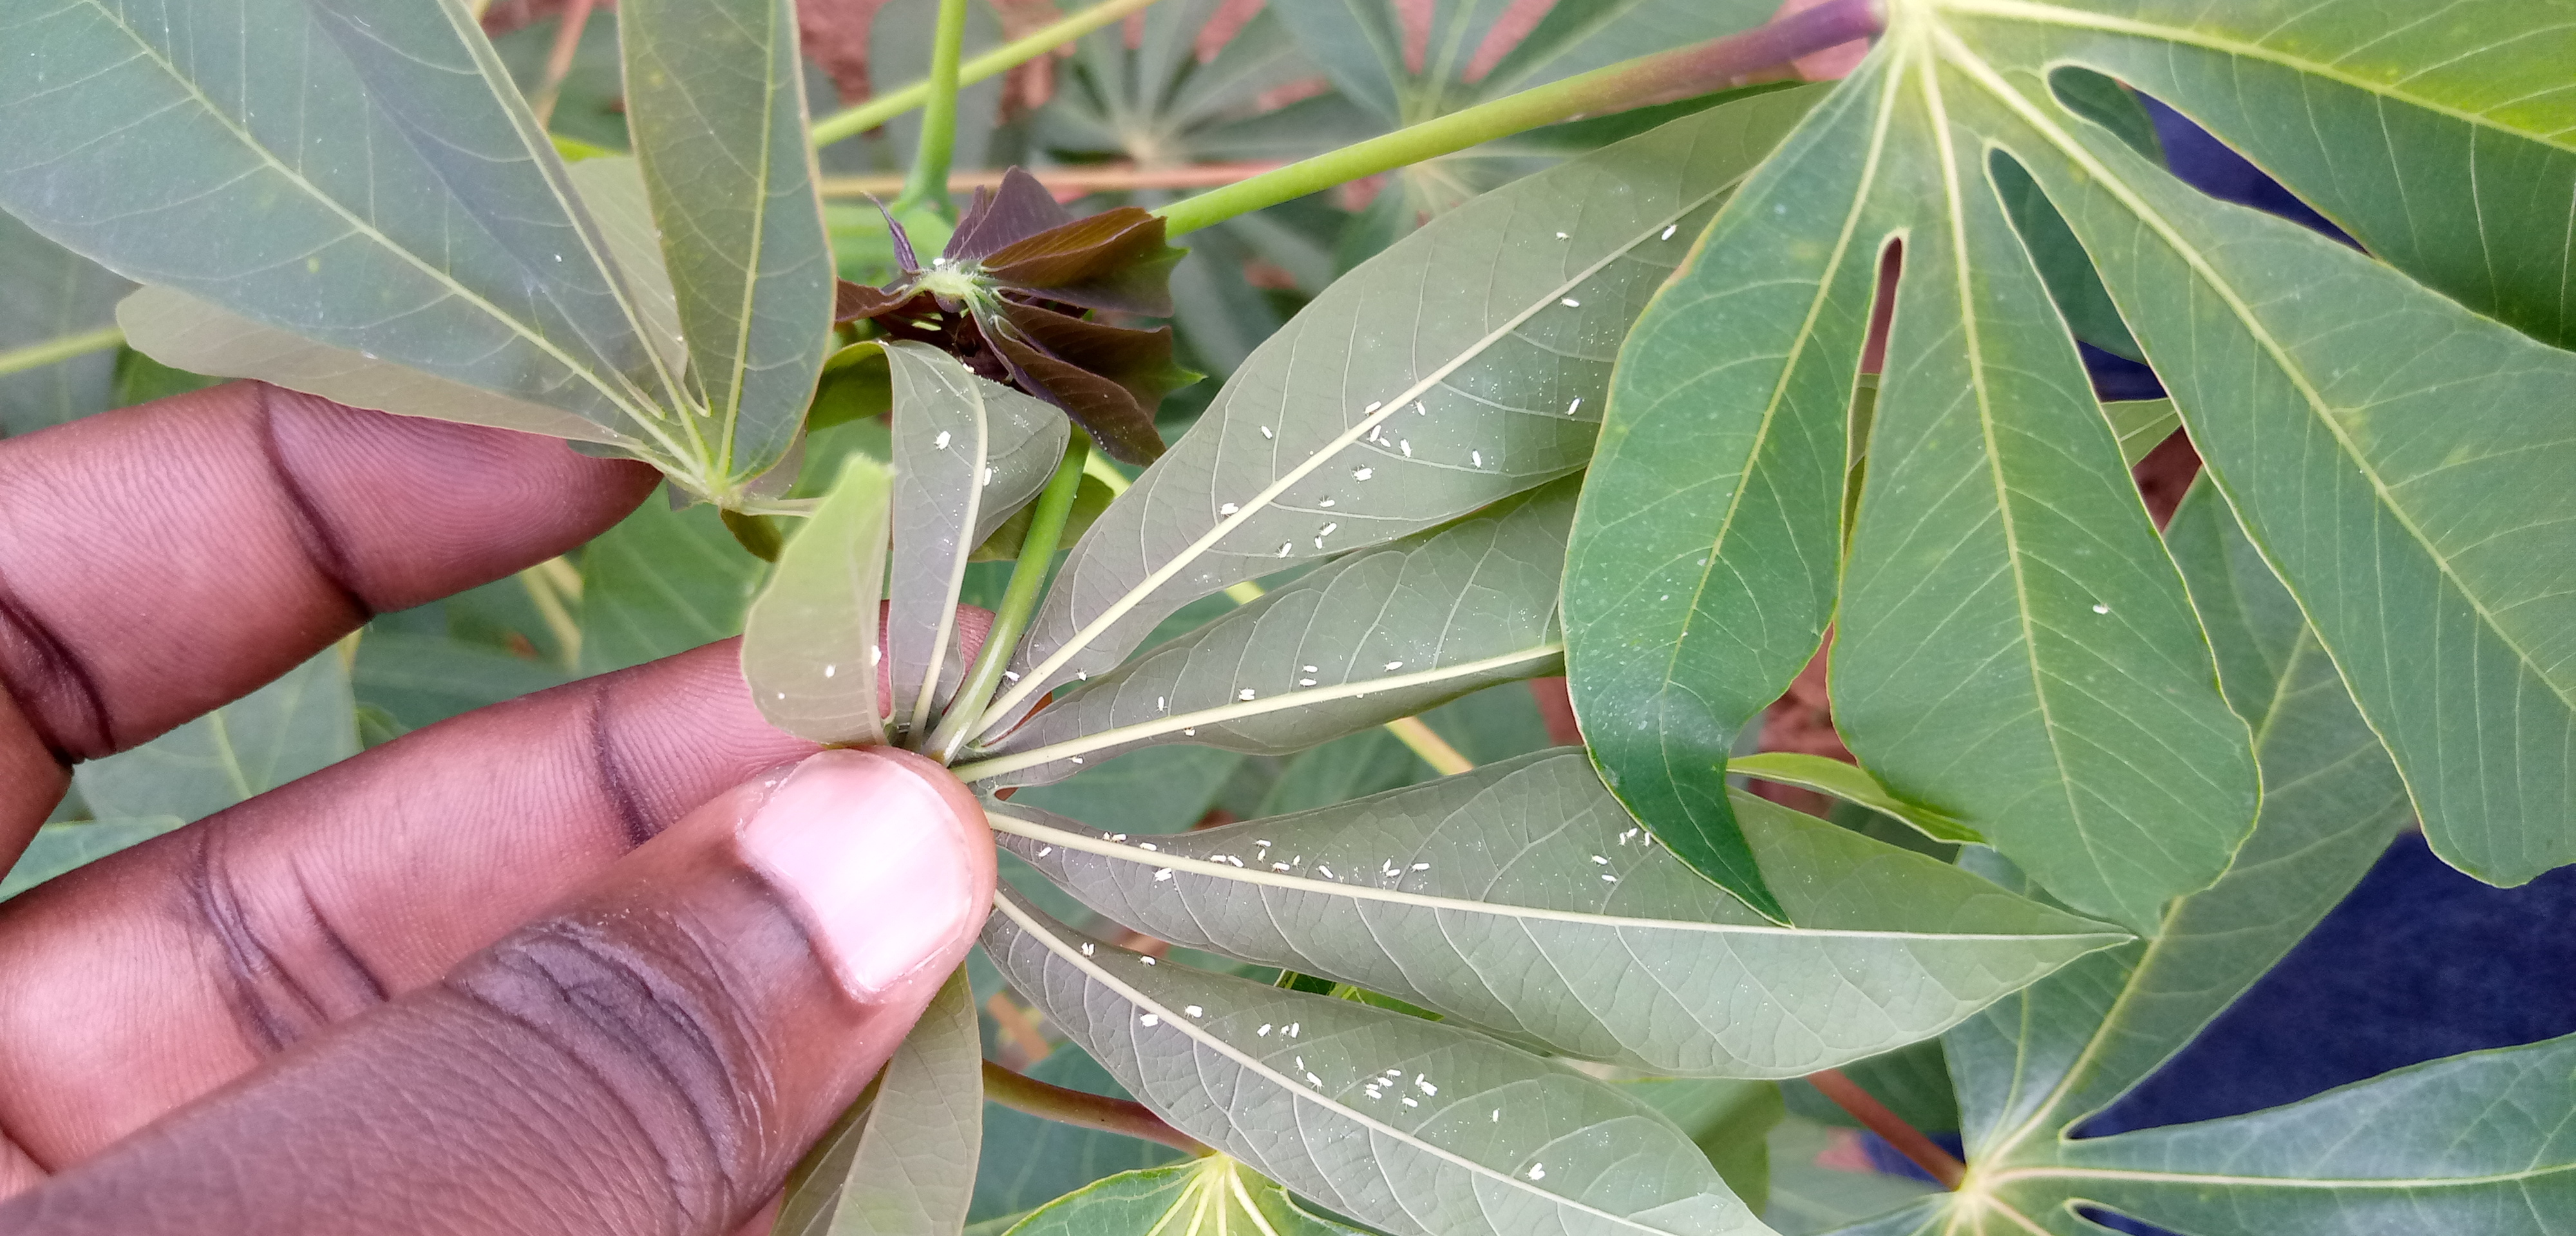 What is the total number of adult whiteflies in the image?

80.